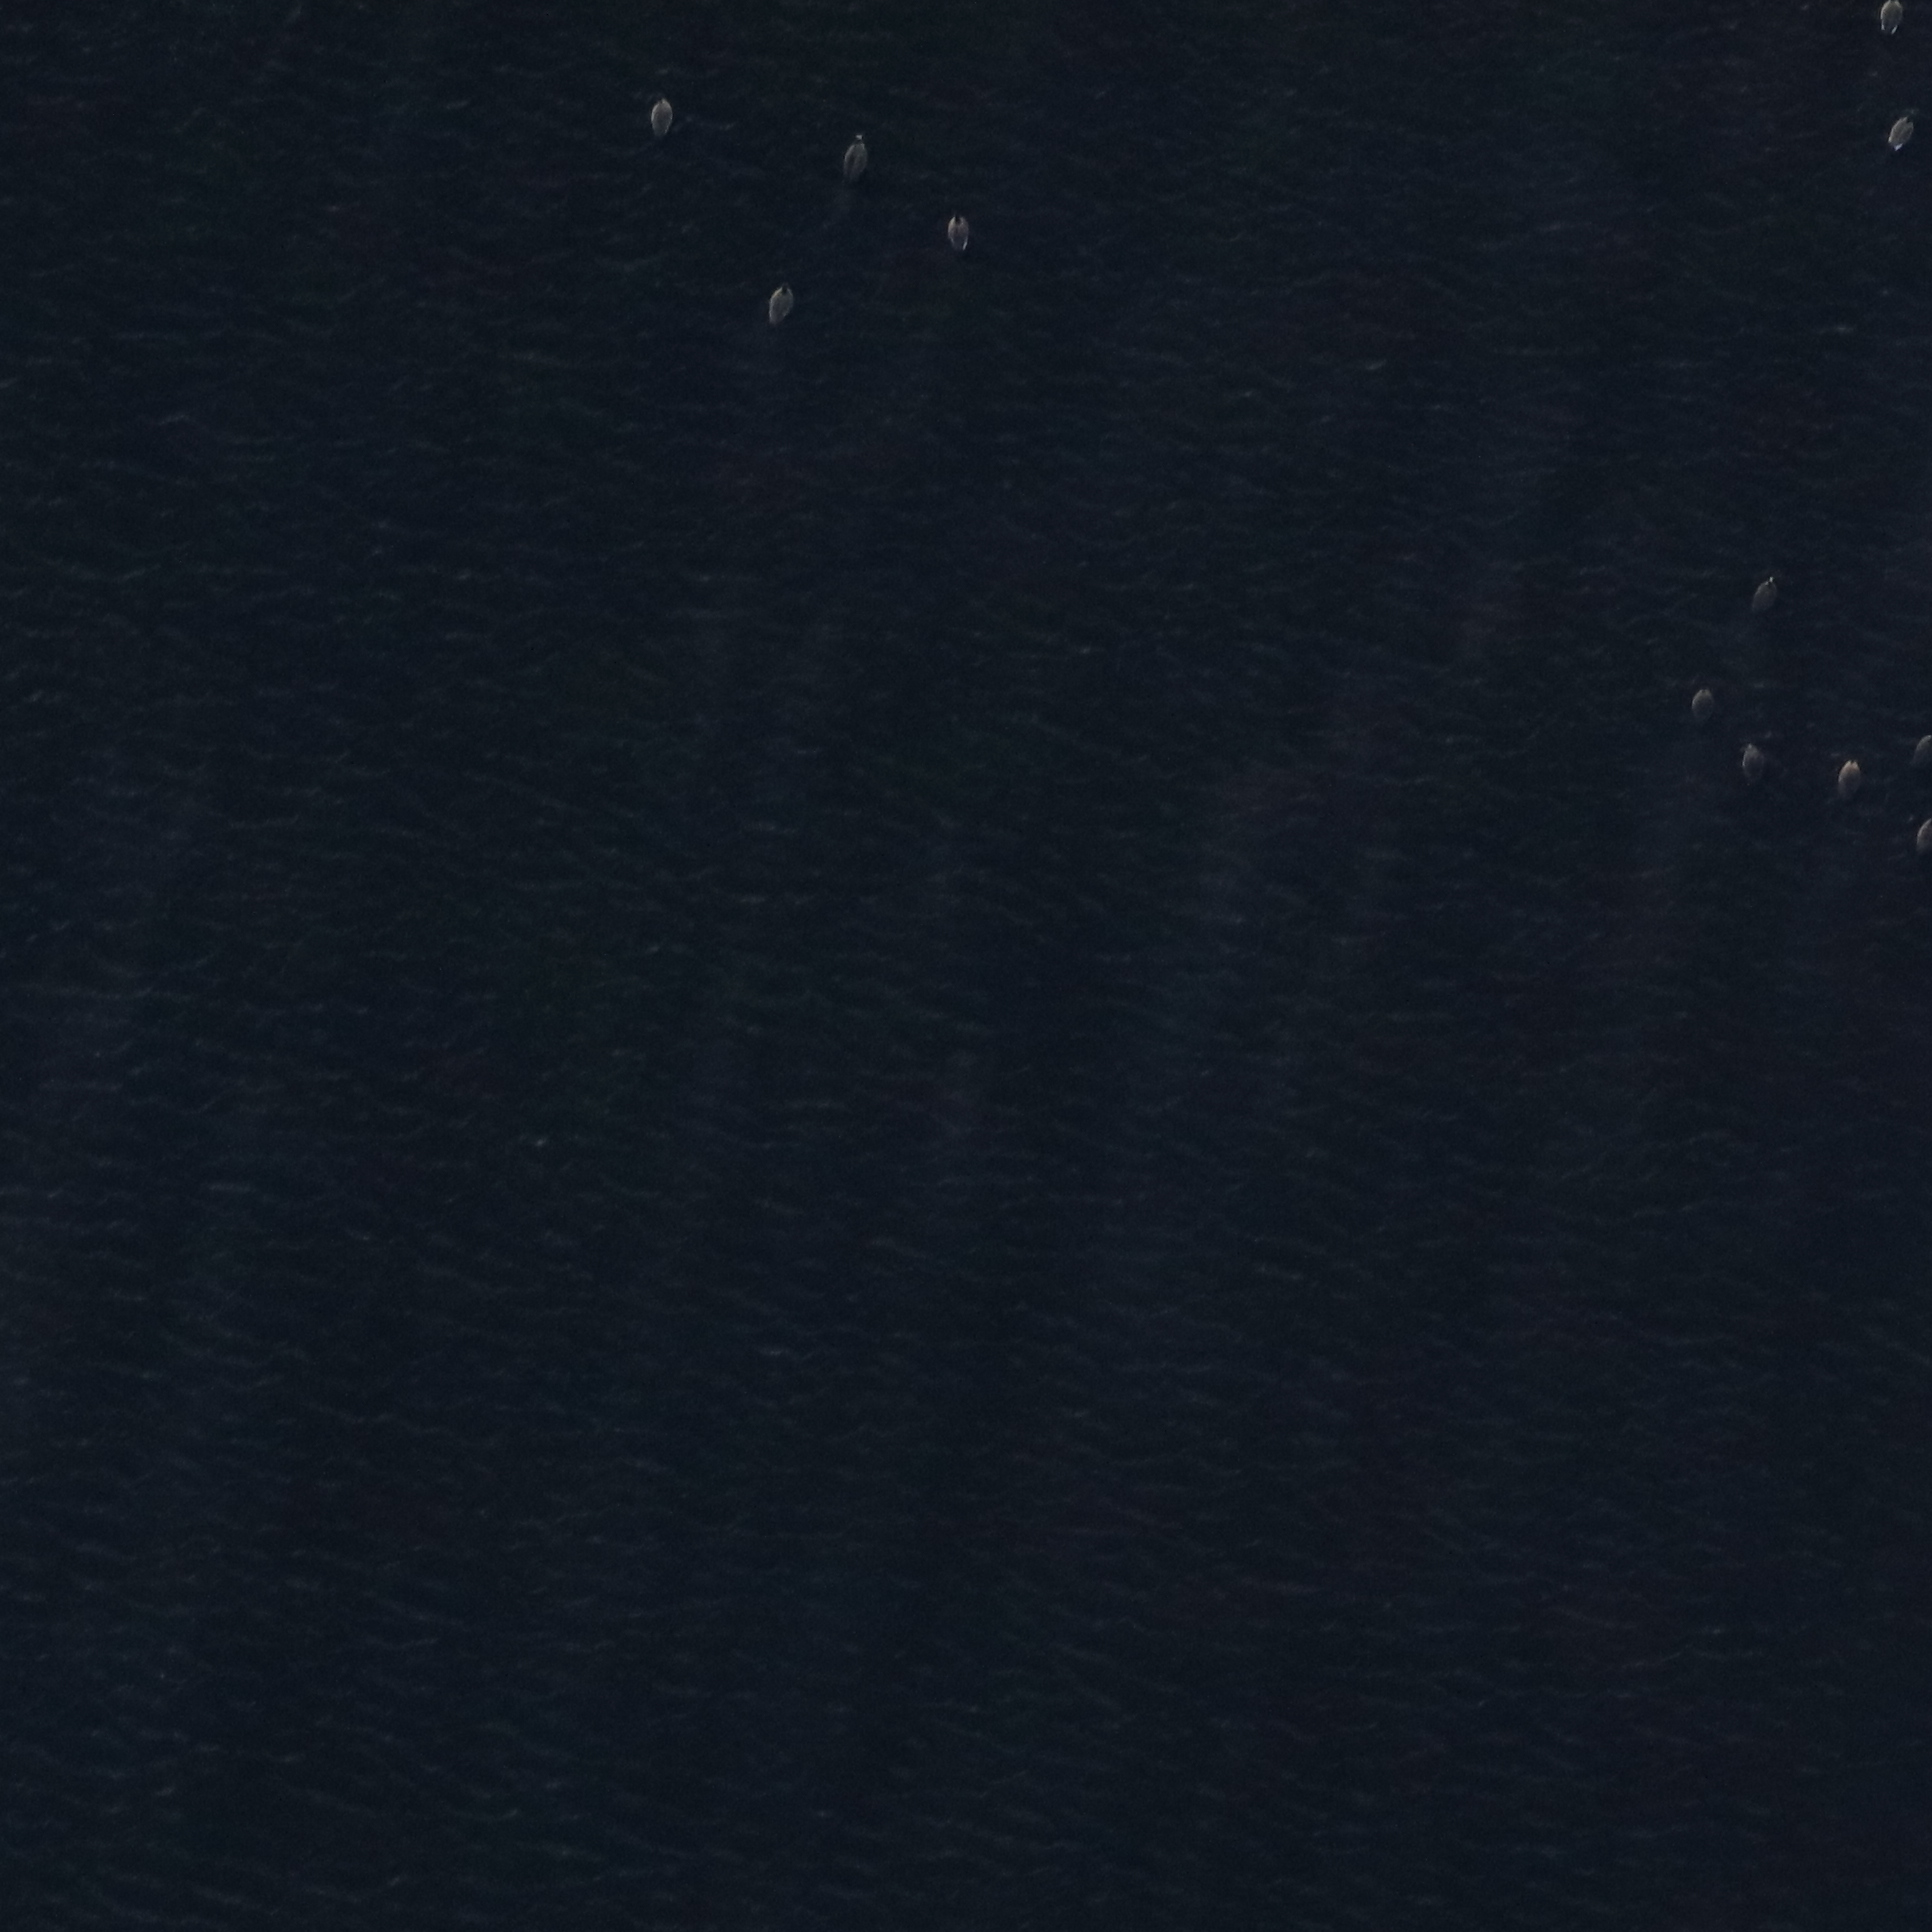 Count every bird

12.